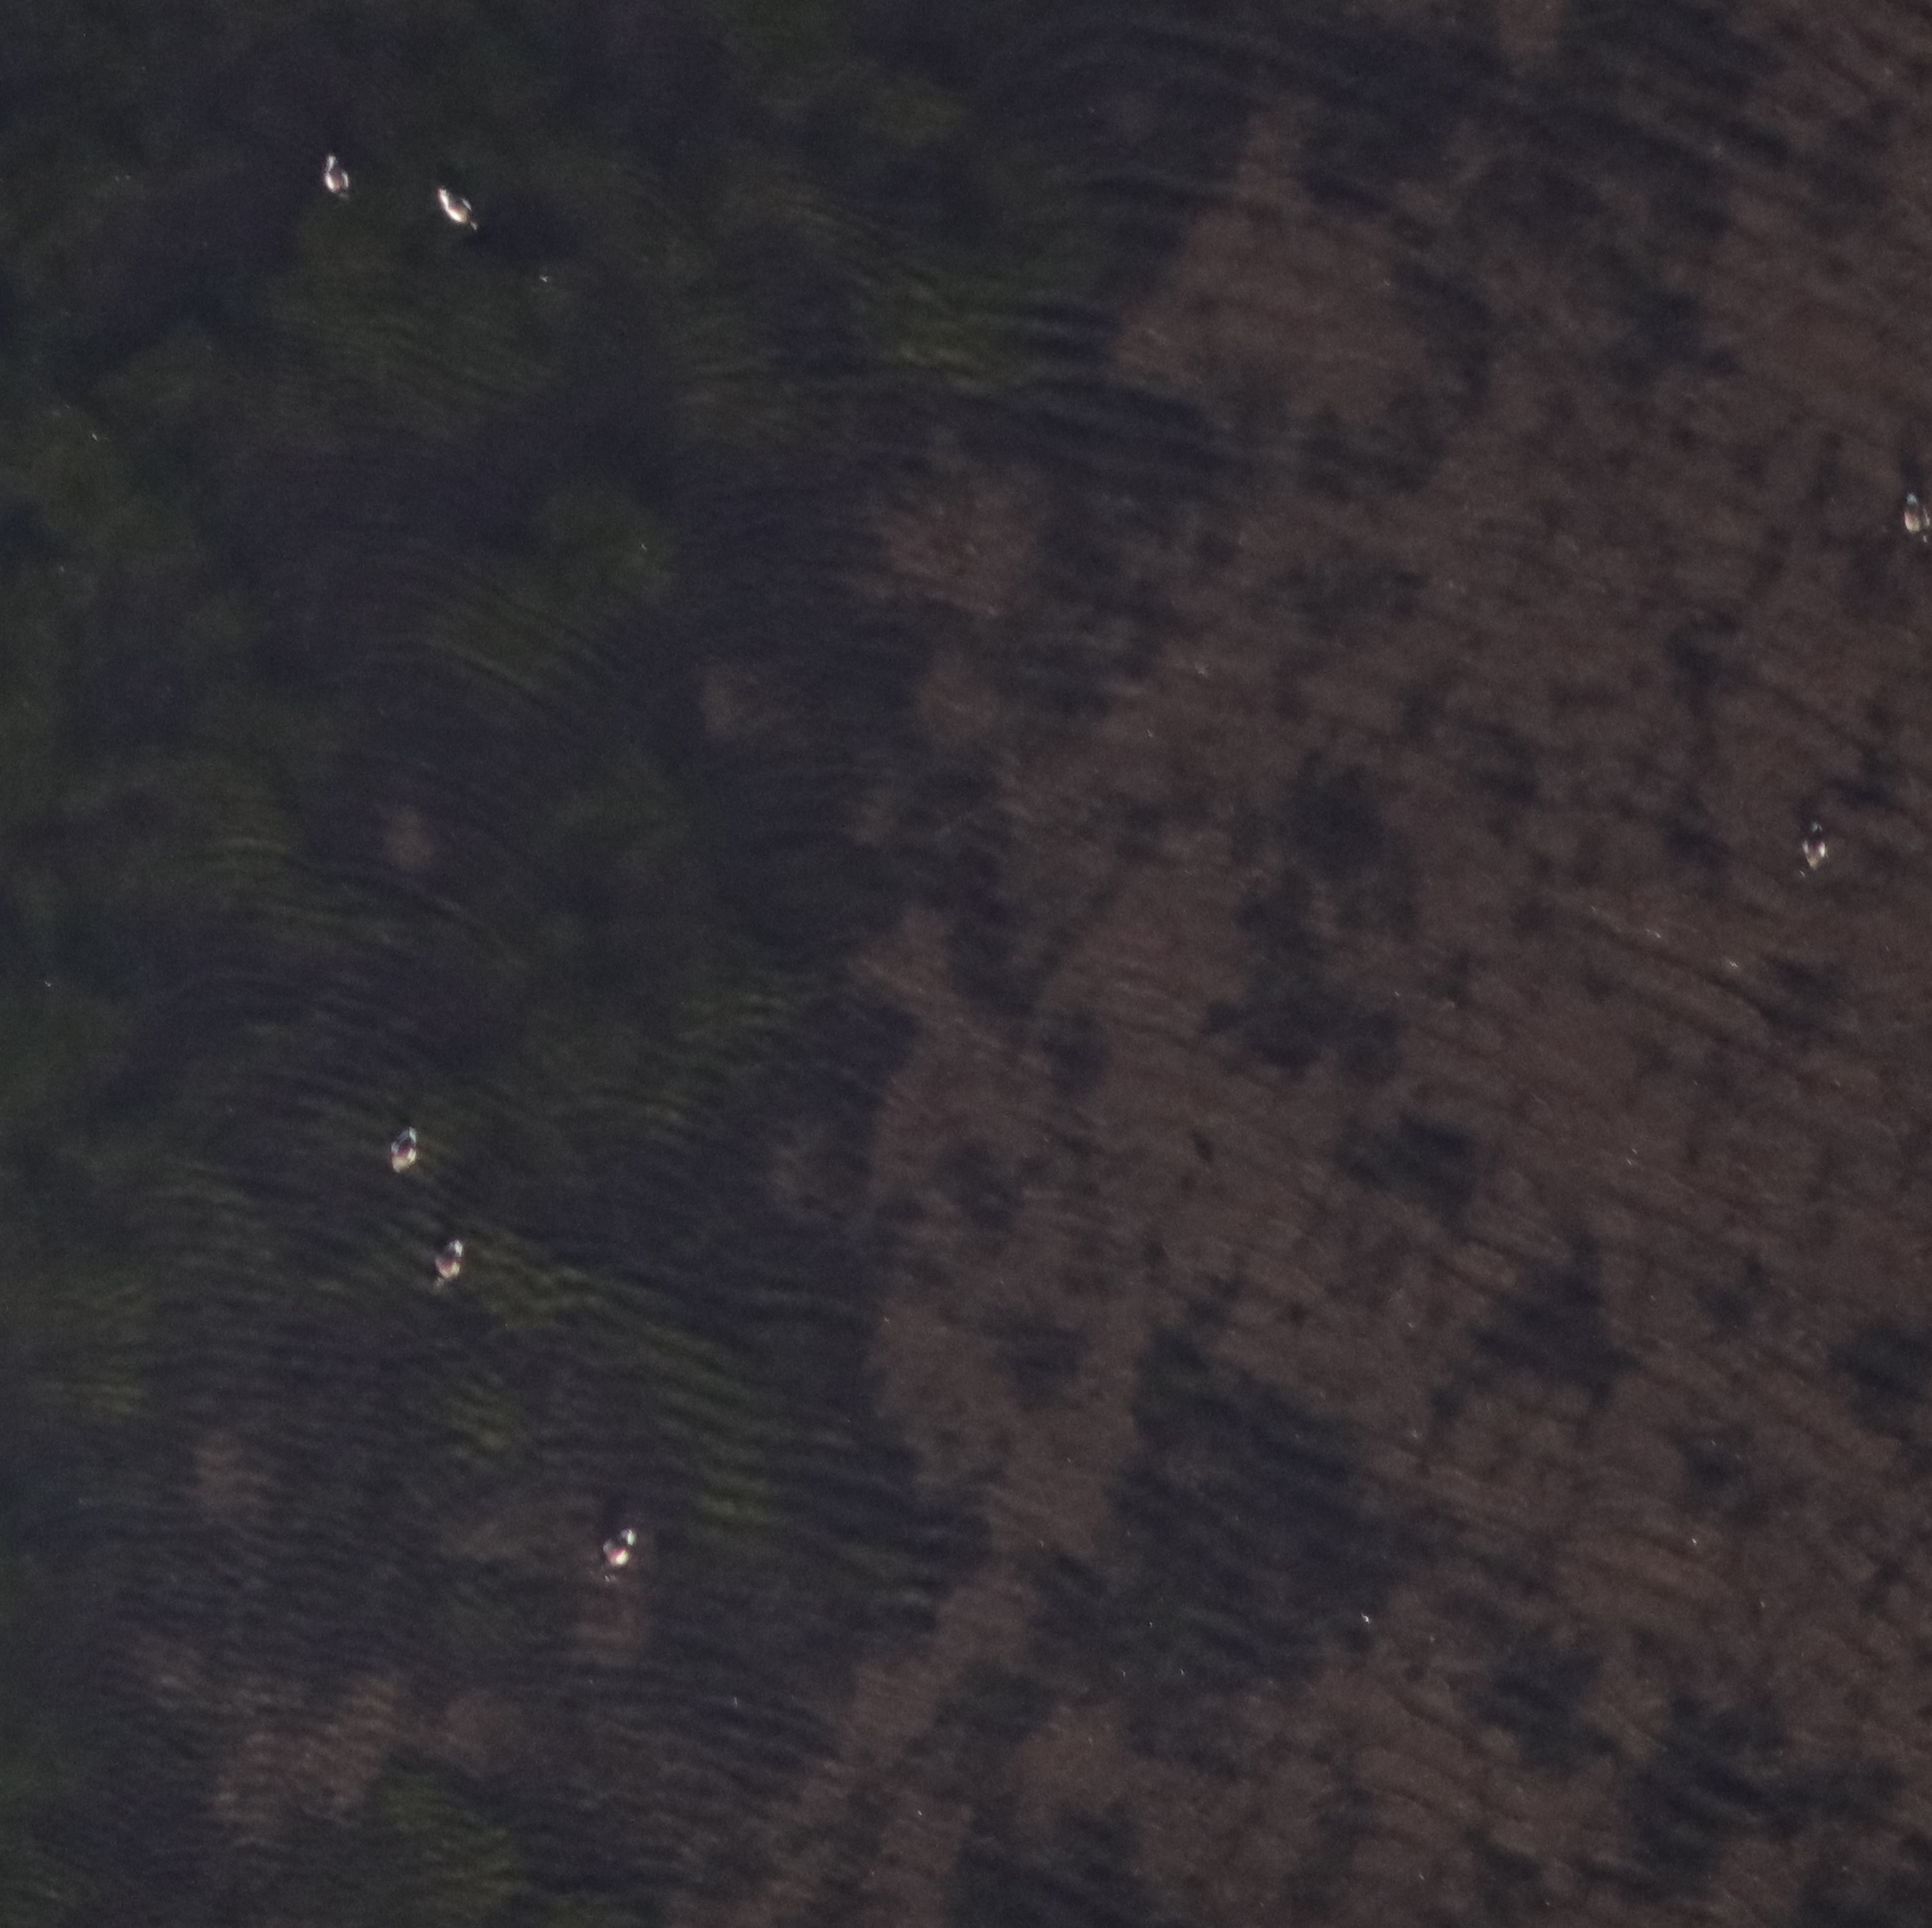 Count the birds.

7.